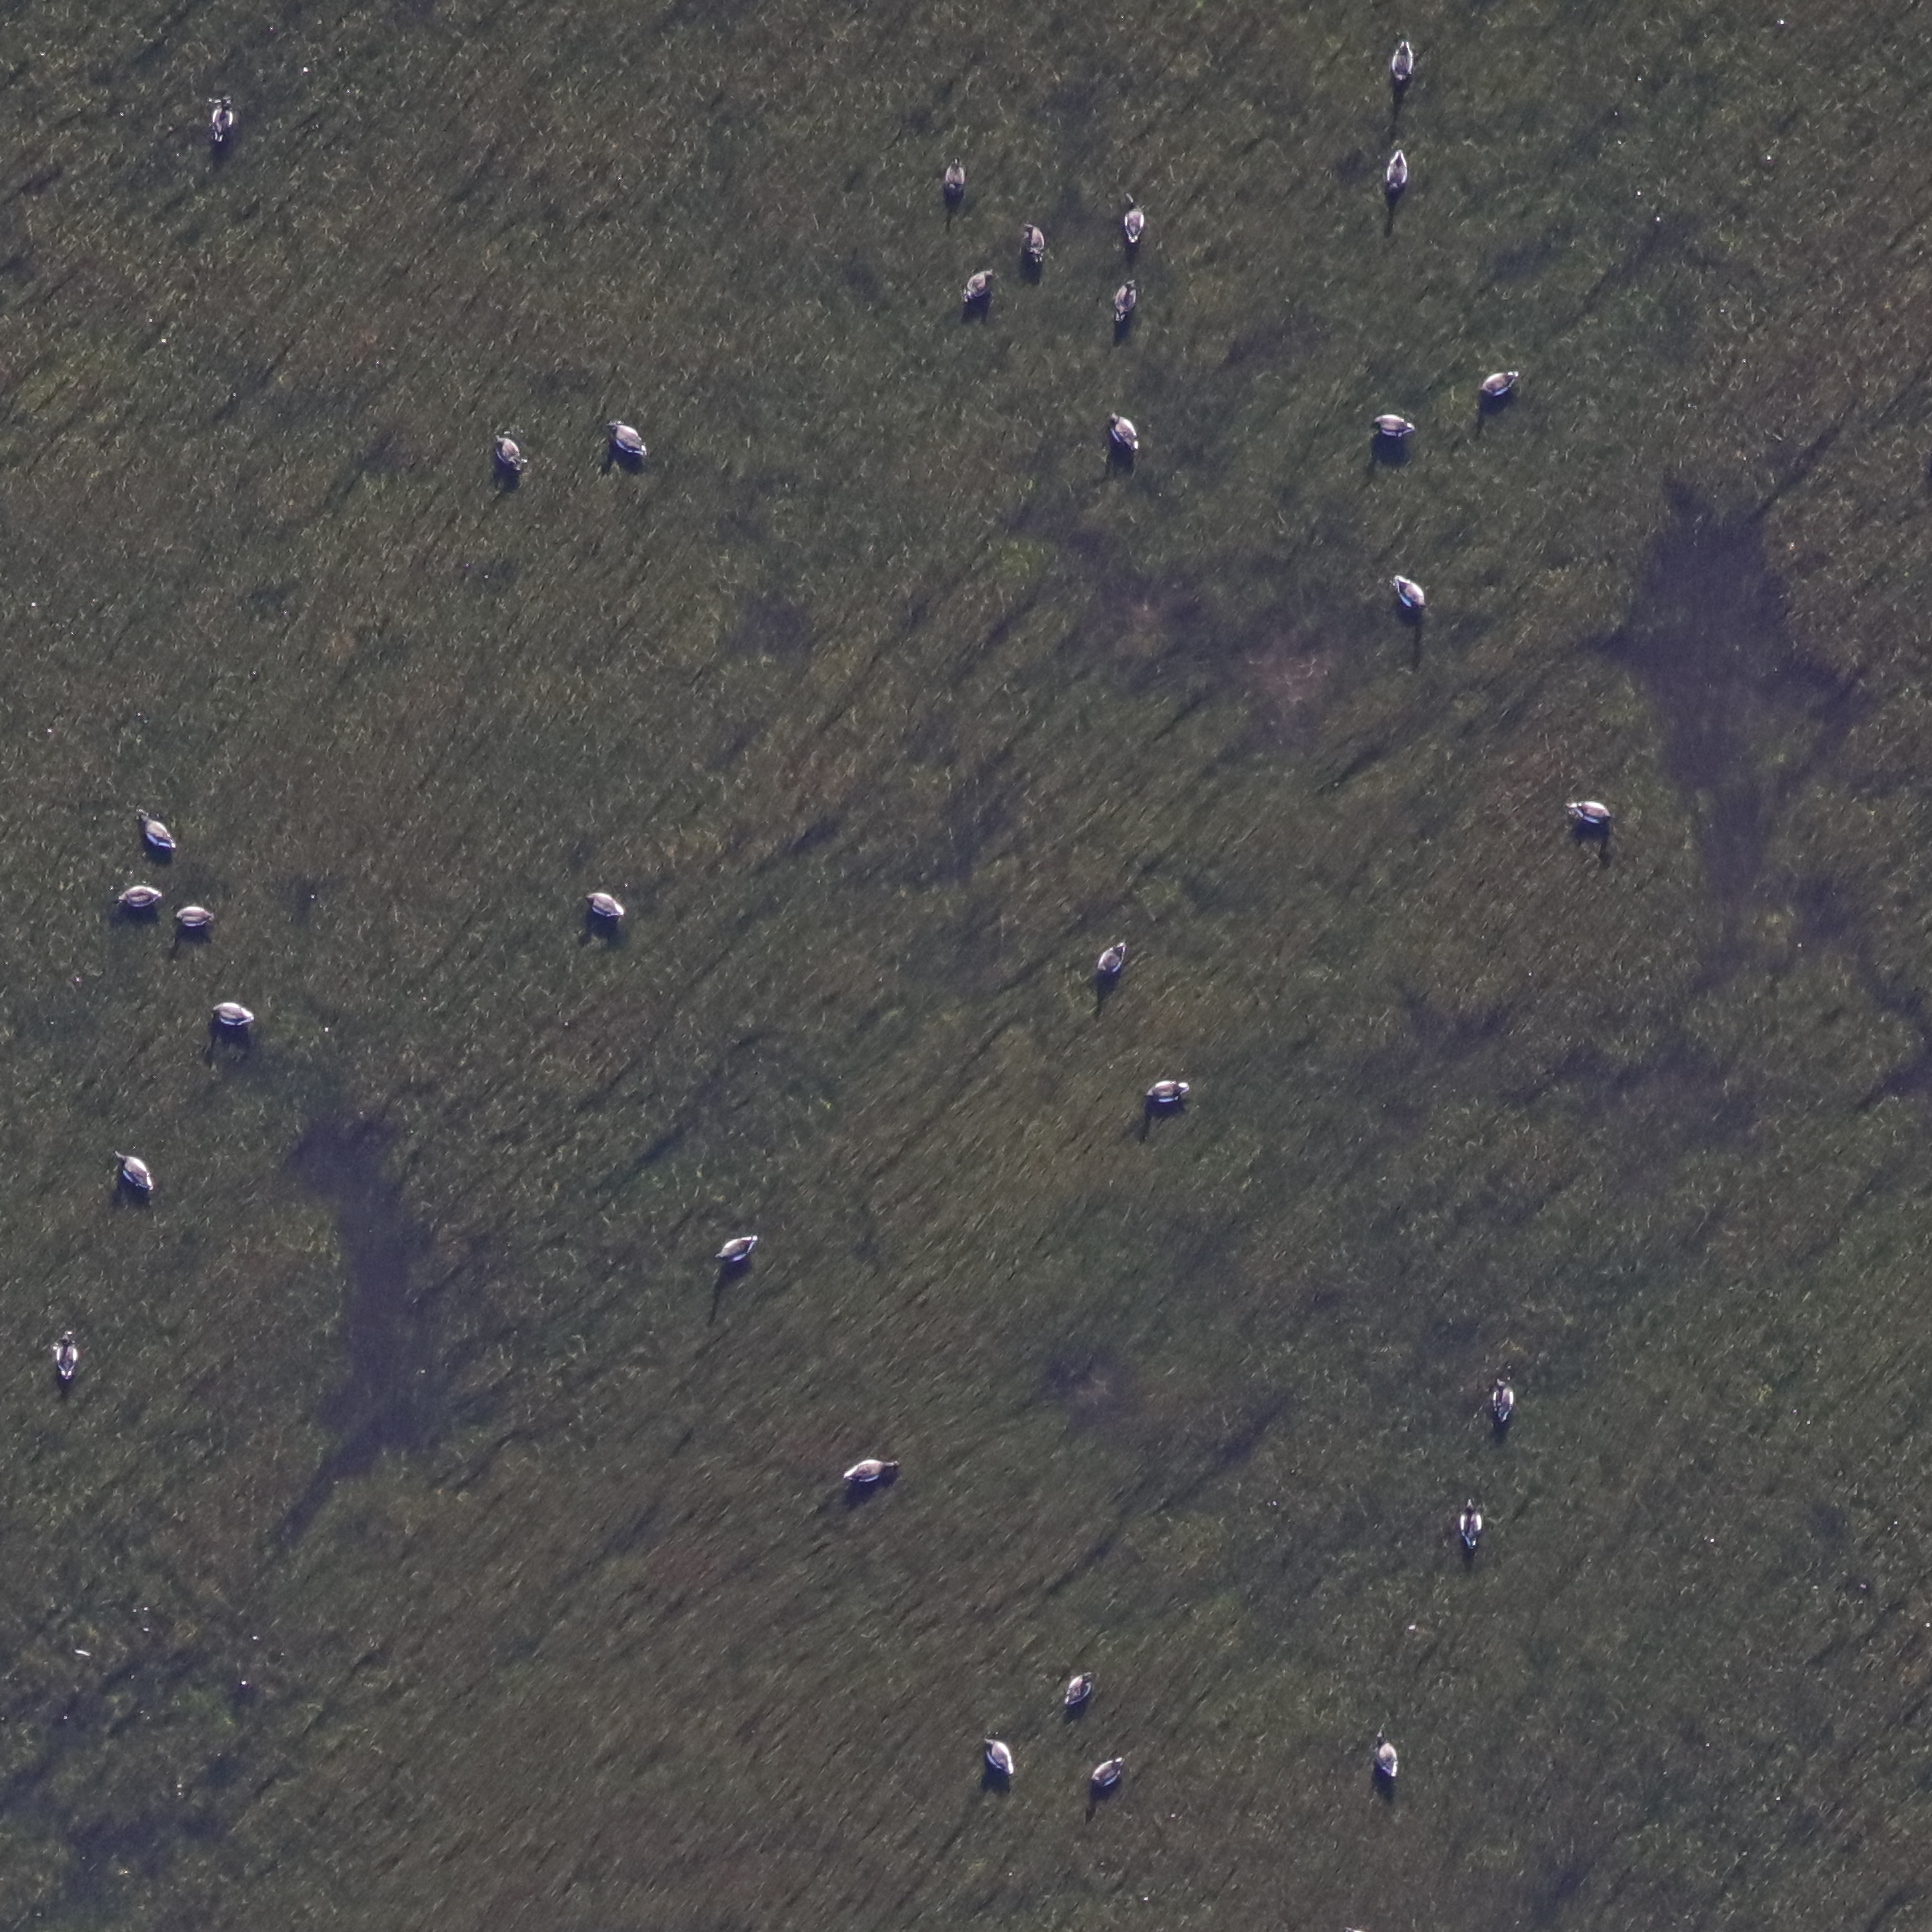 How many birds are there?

32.